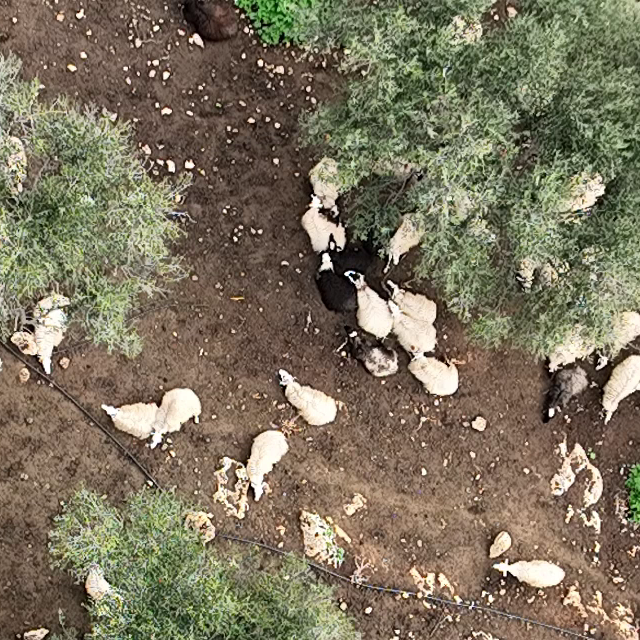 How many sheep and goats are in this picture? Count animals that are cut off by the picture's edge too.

26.